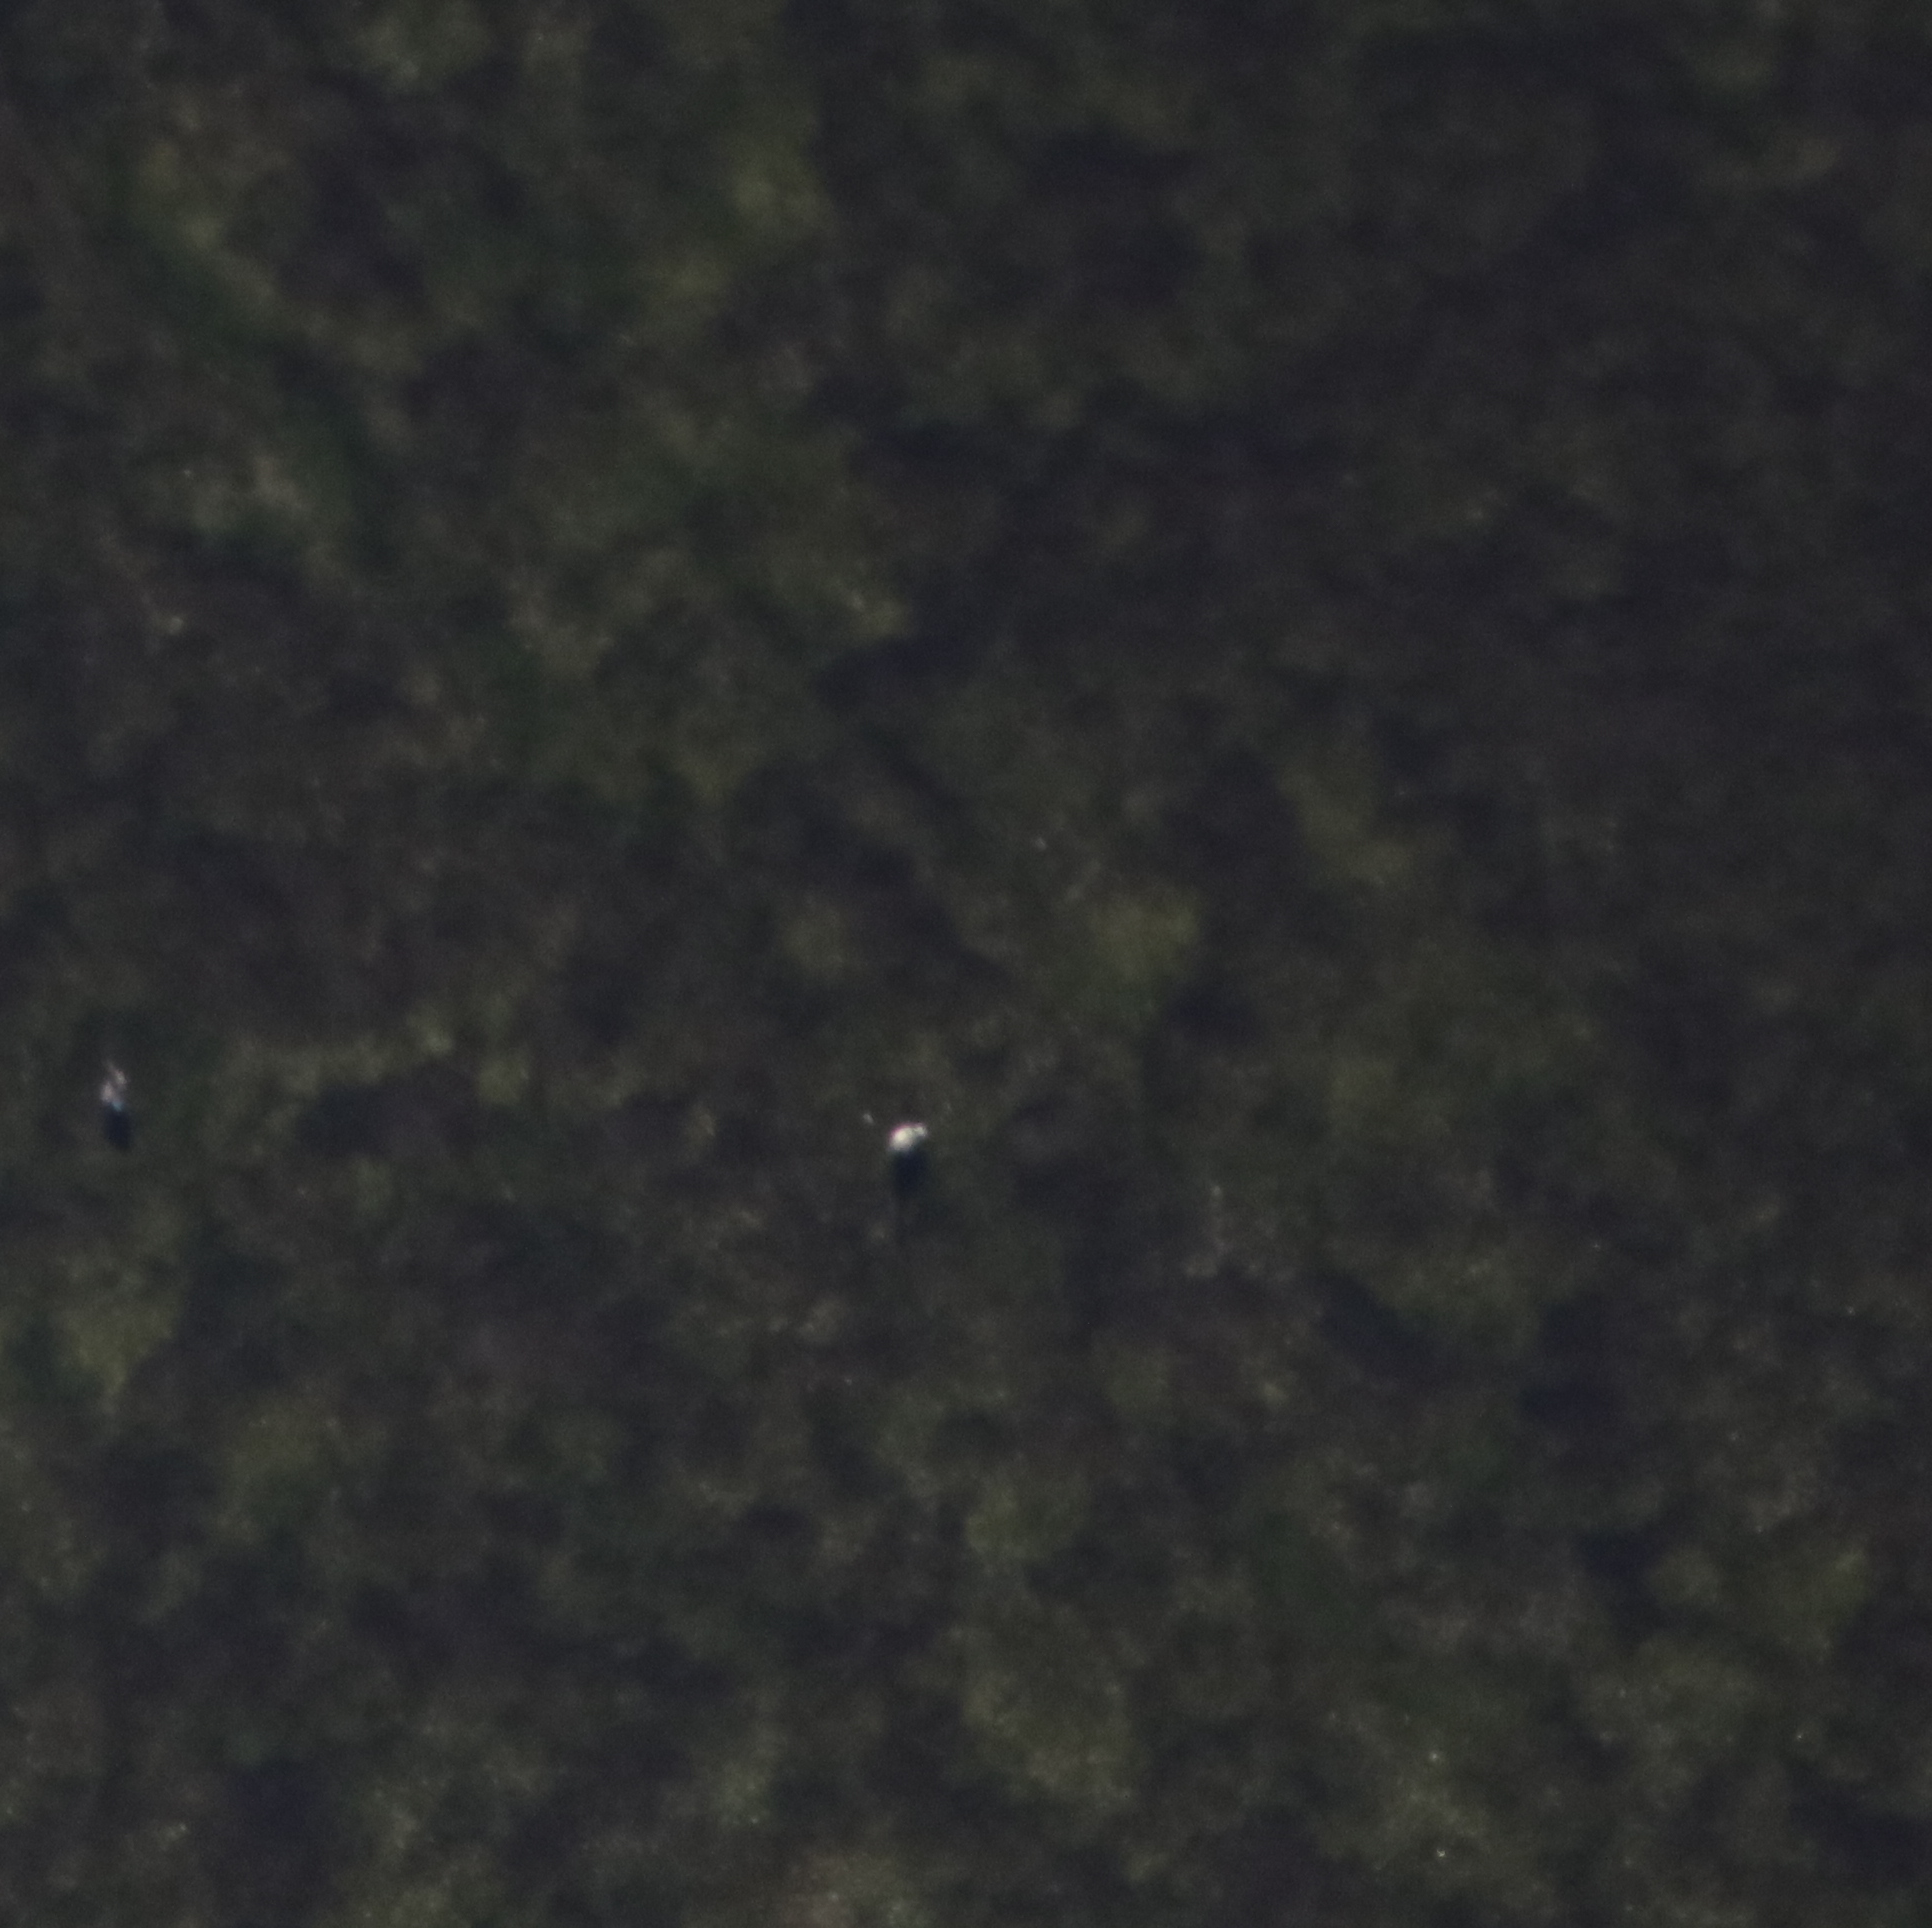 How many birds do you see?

2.